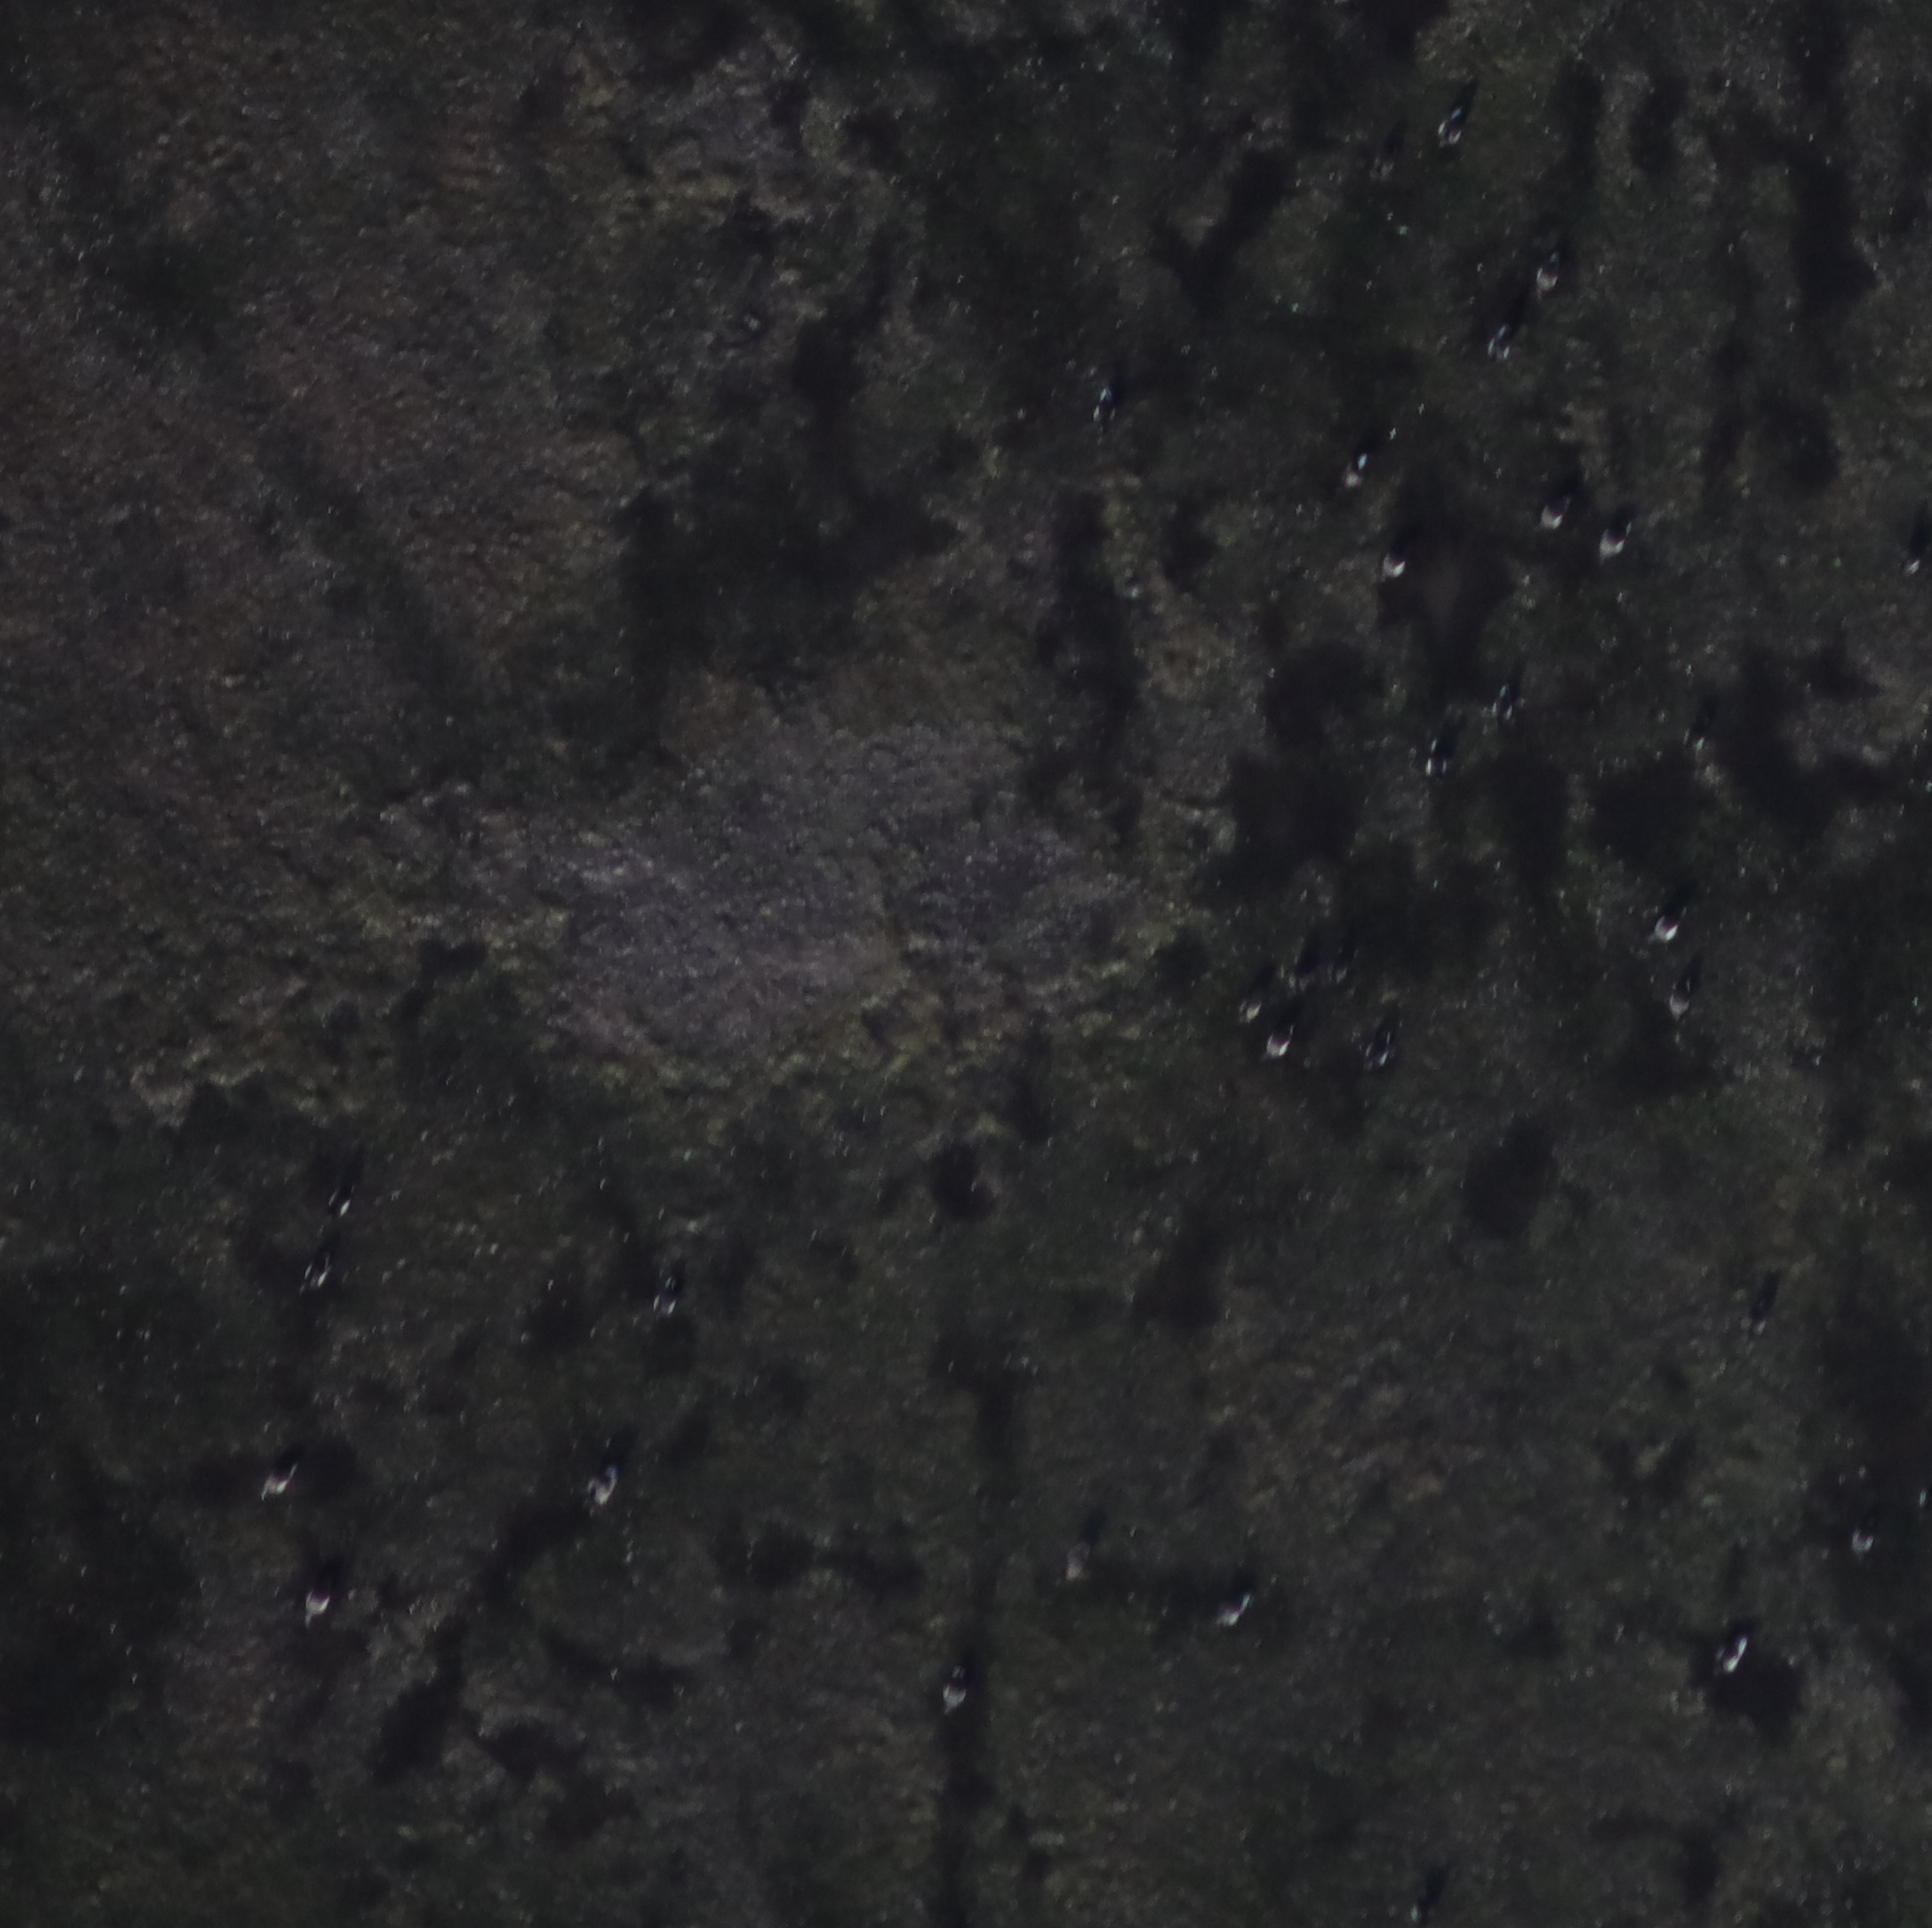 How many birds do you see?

31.